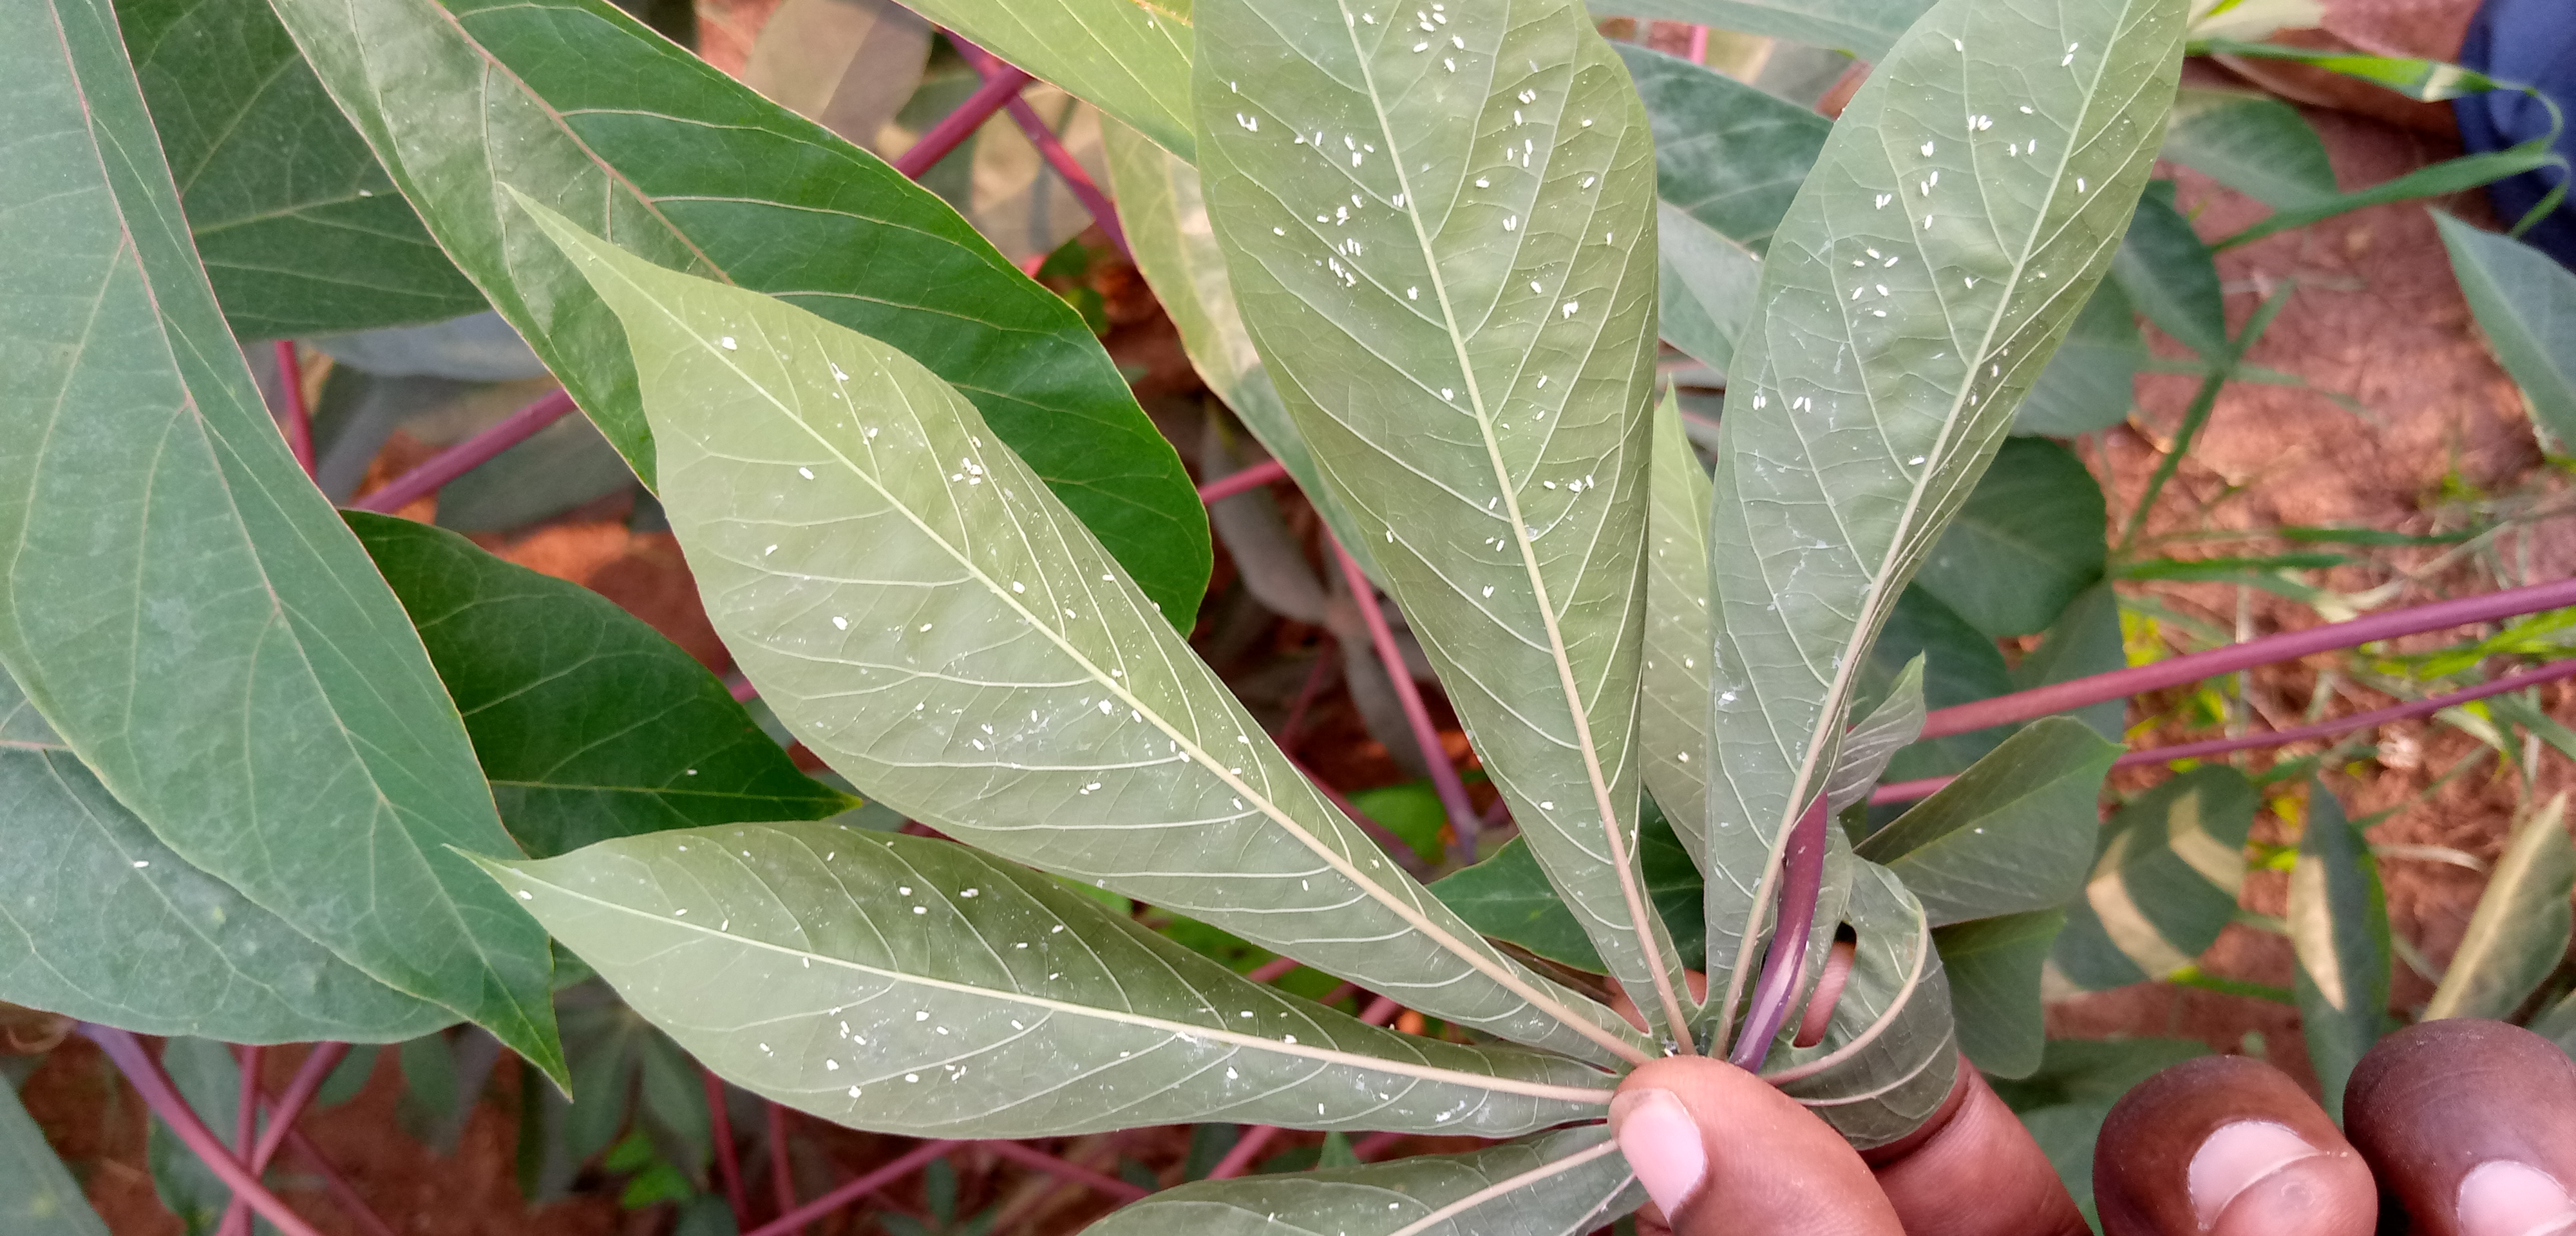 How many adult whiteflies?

184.